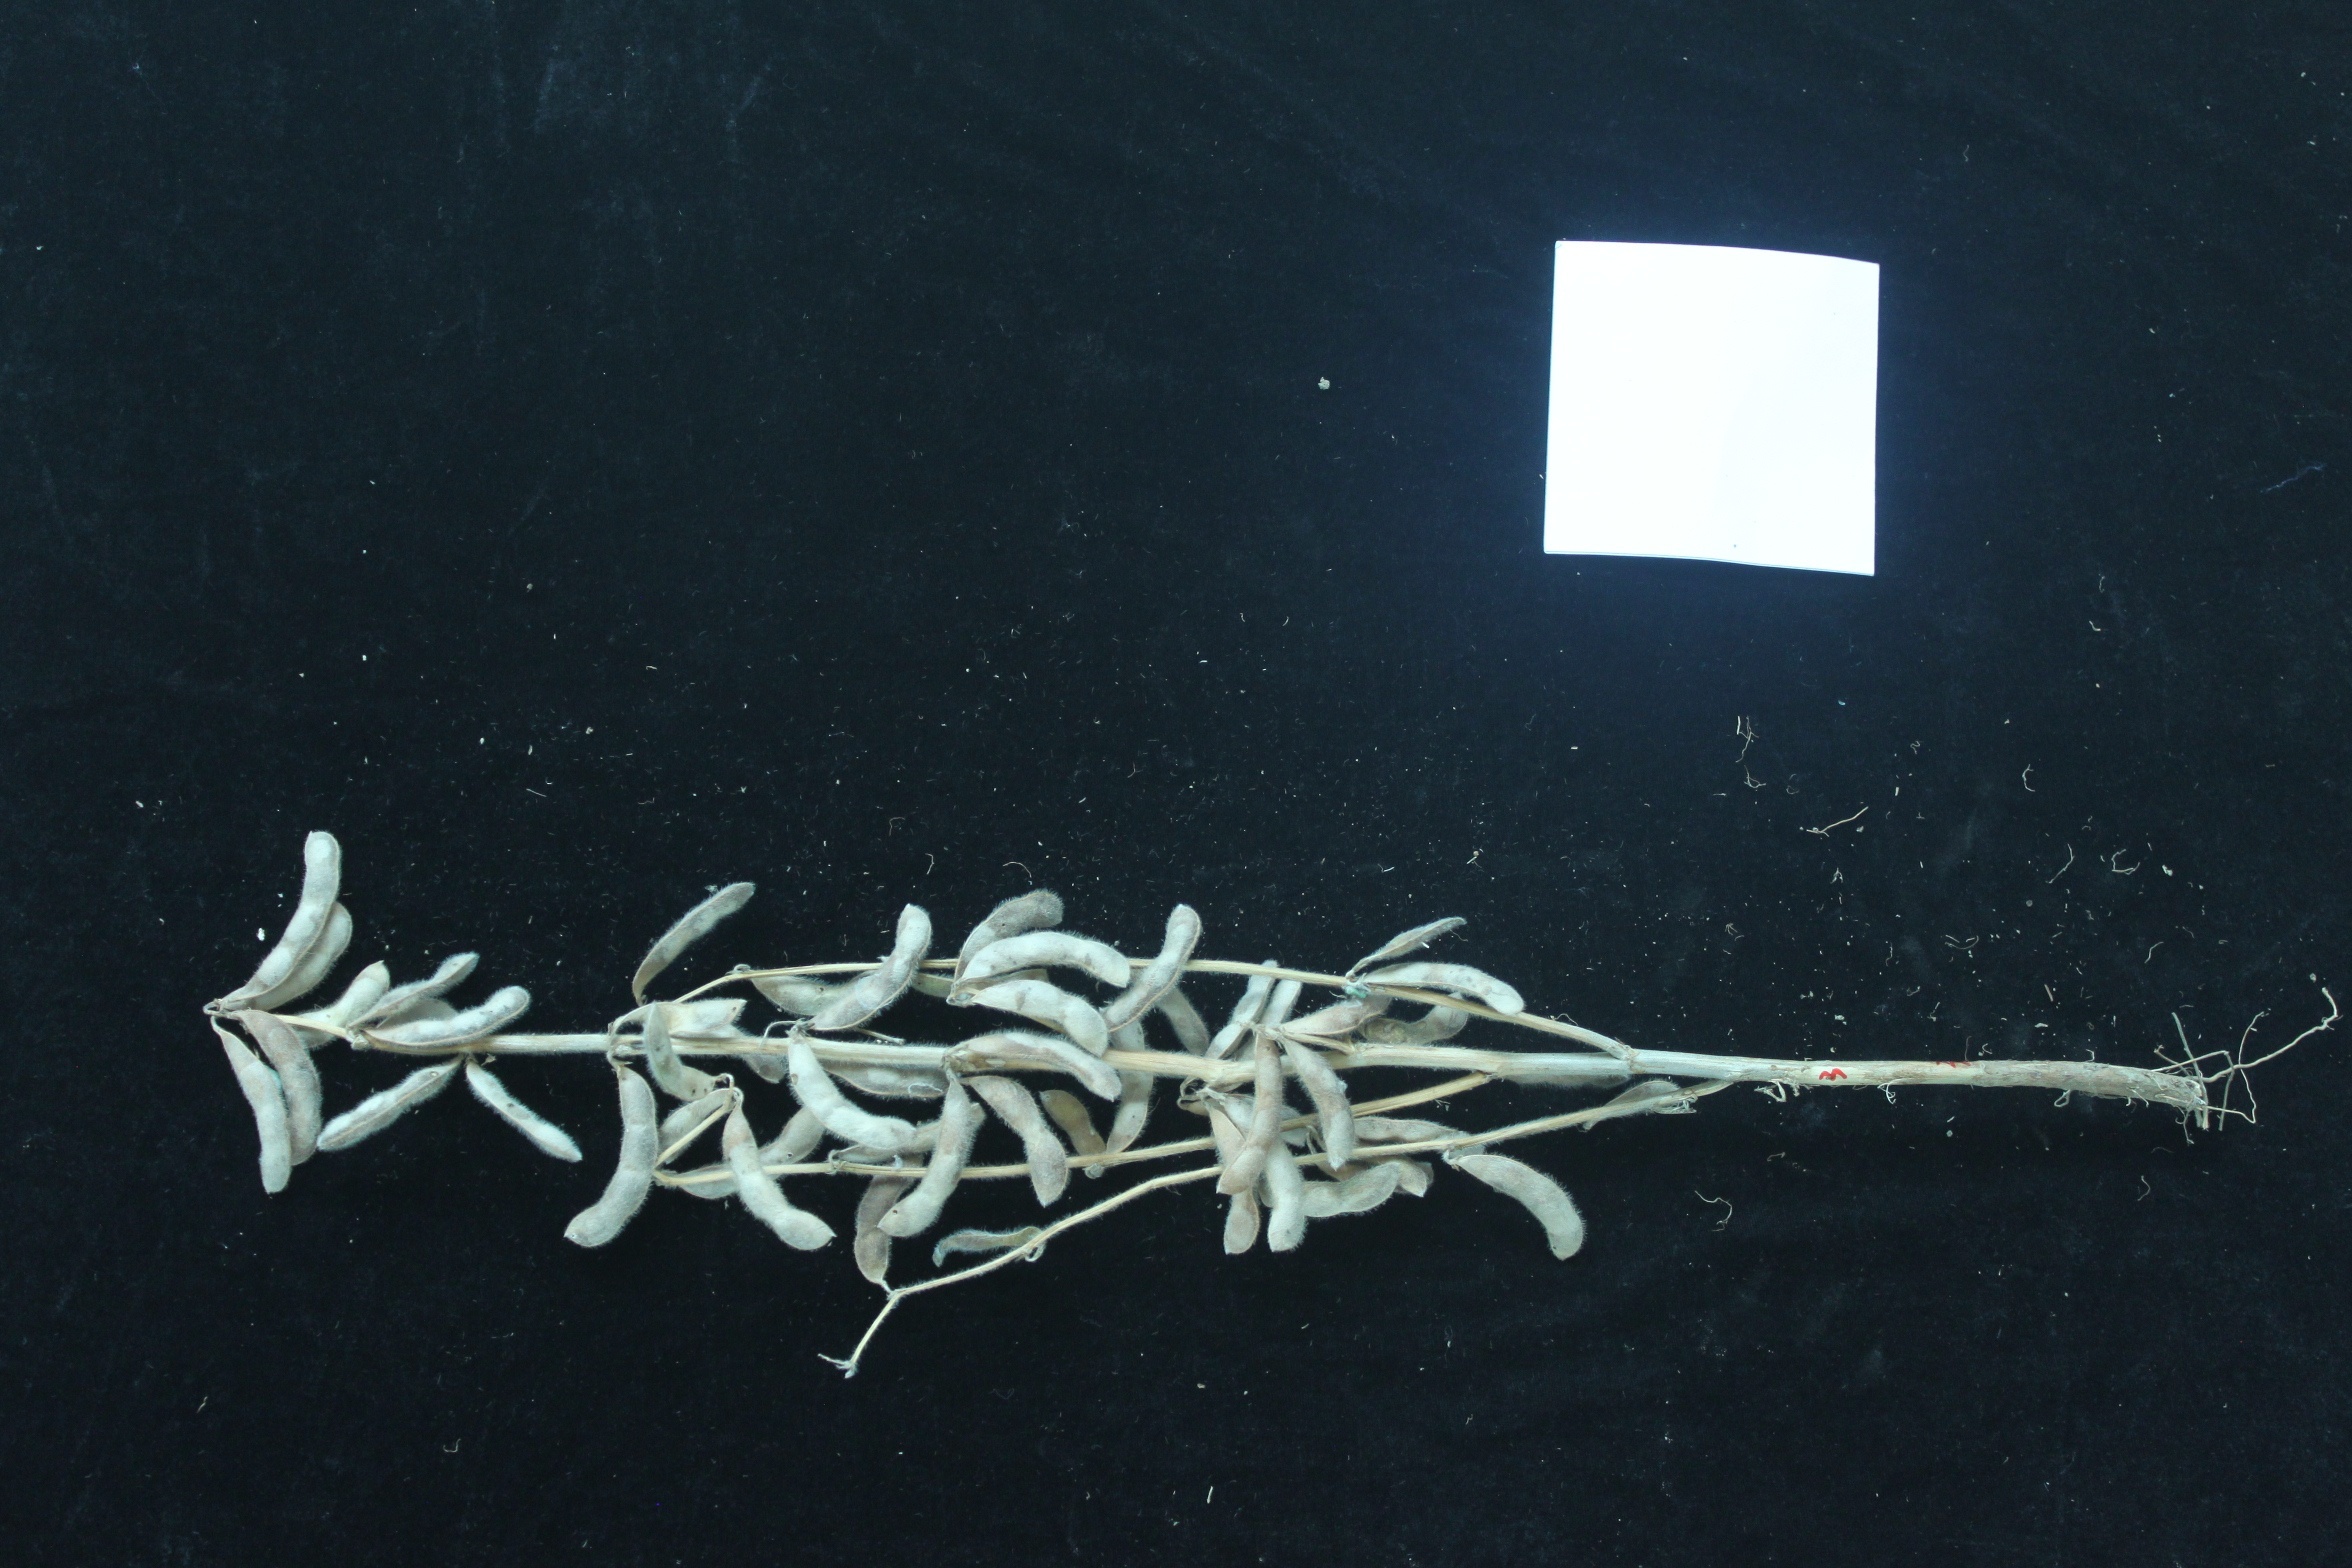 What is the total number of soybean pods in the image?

49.